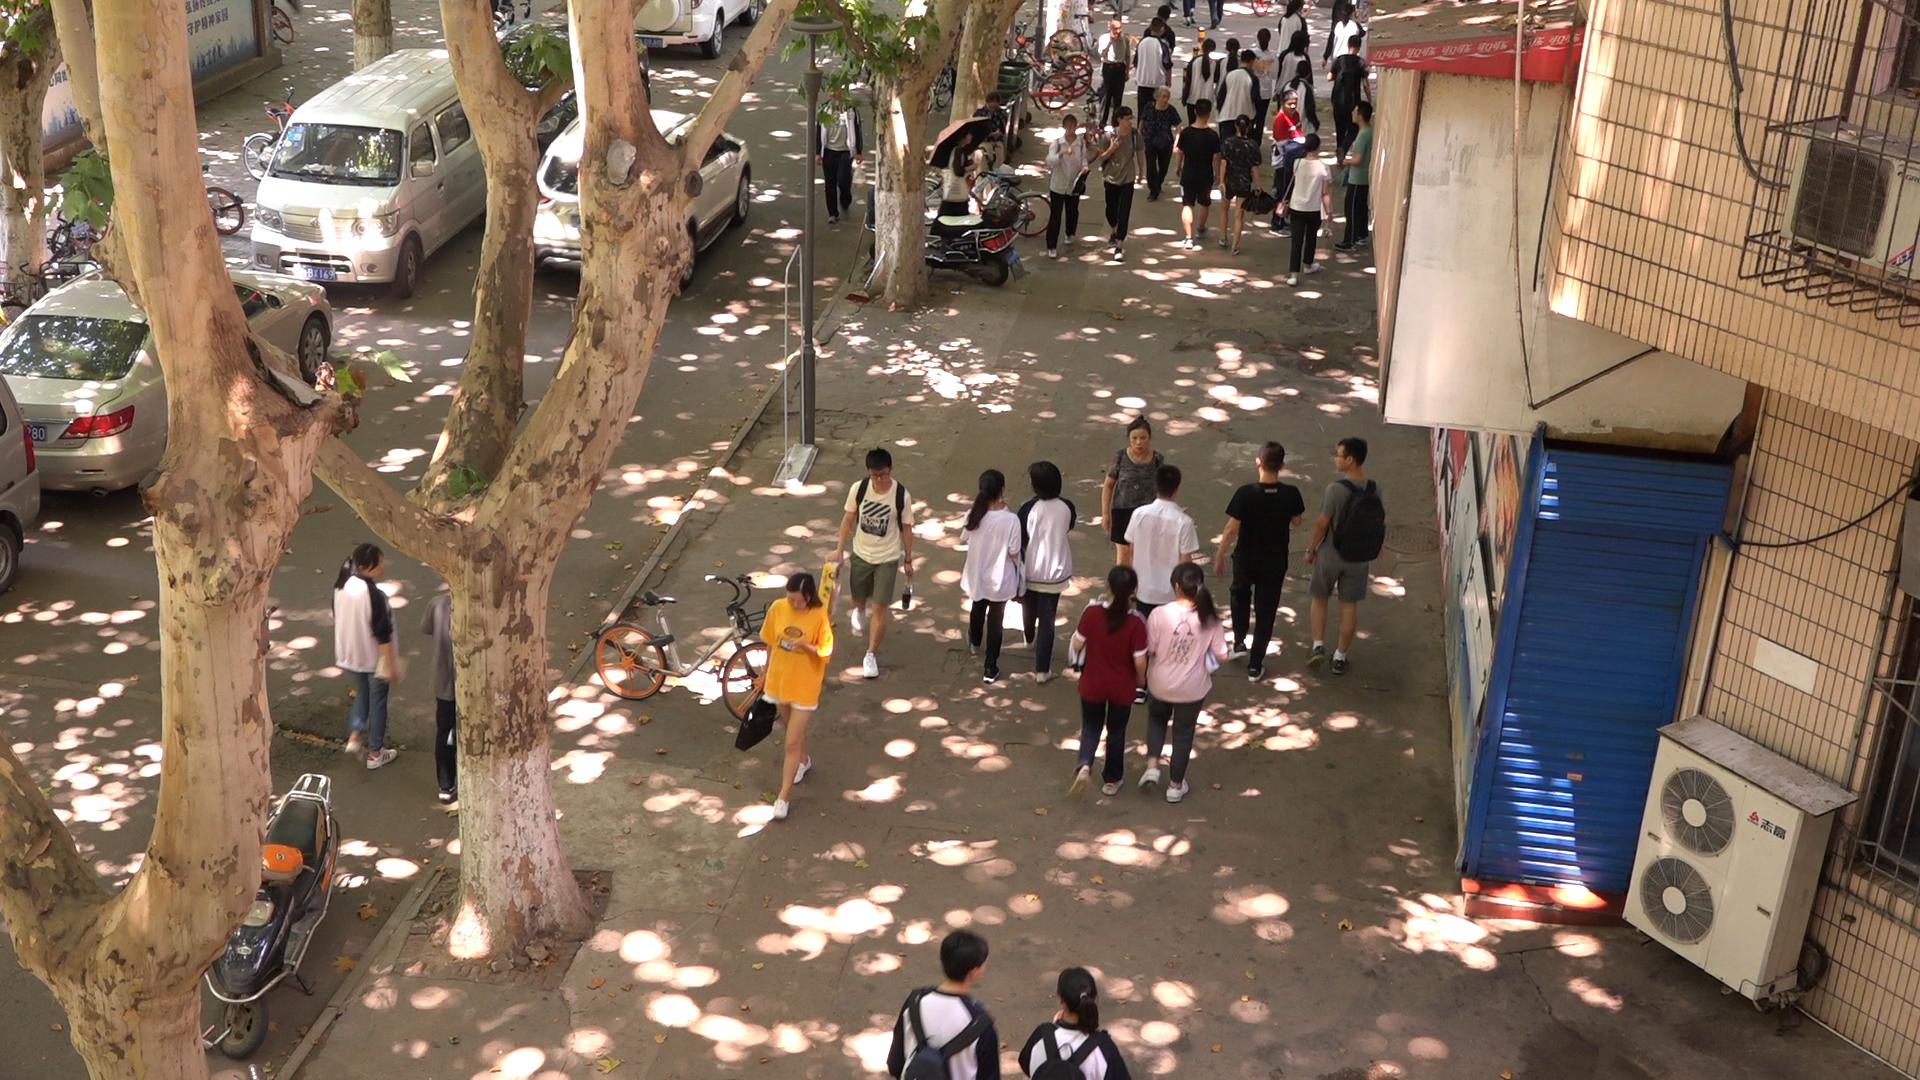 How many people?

37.